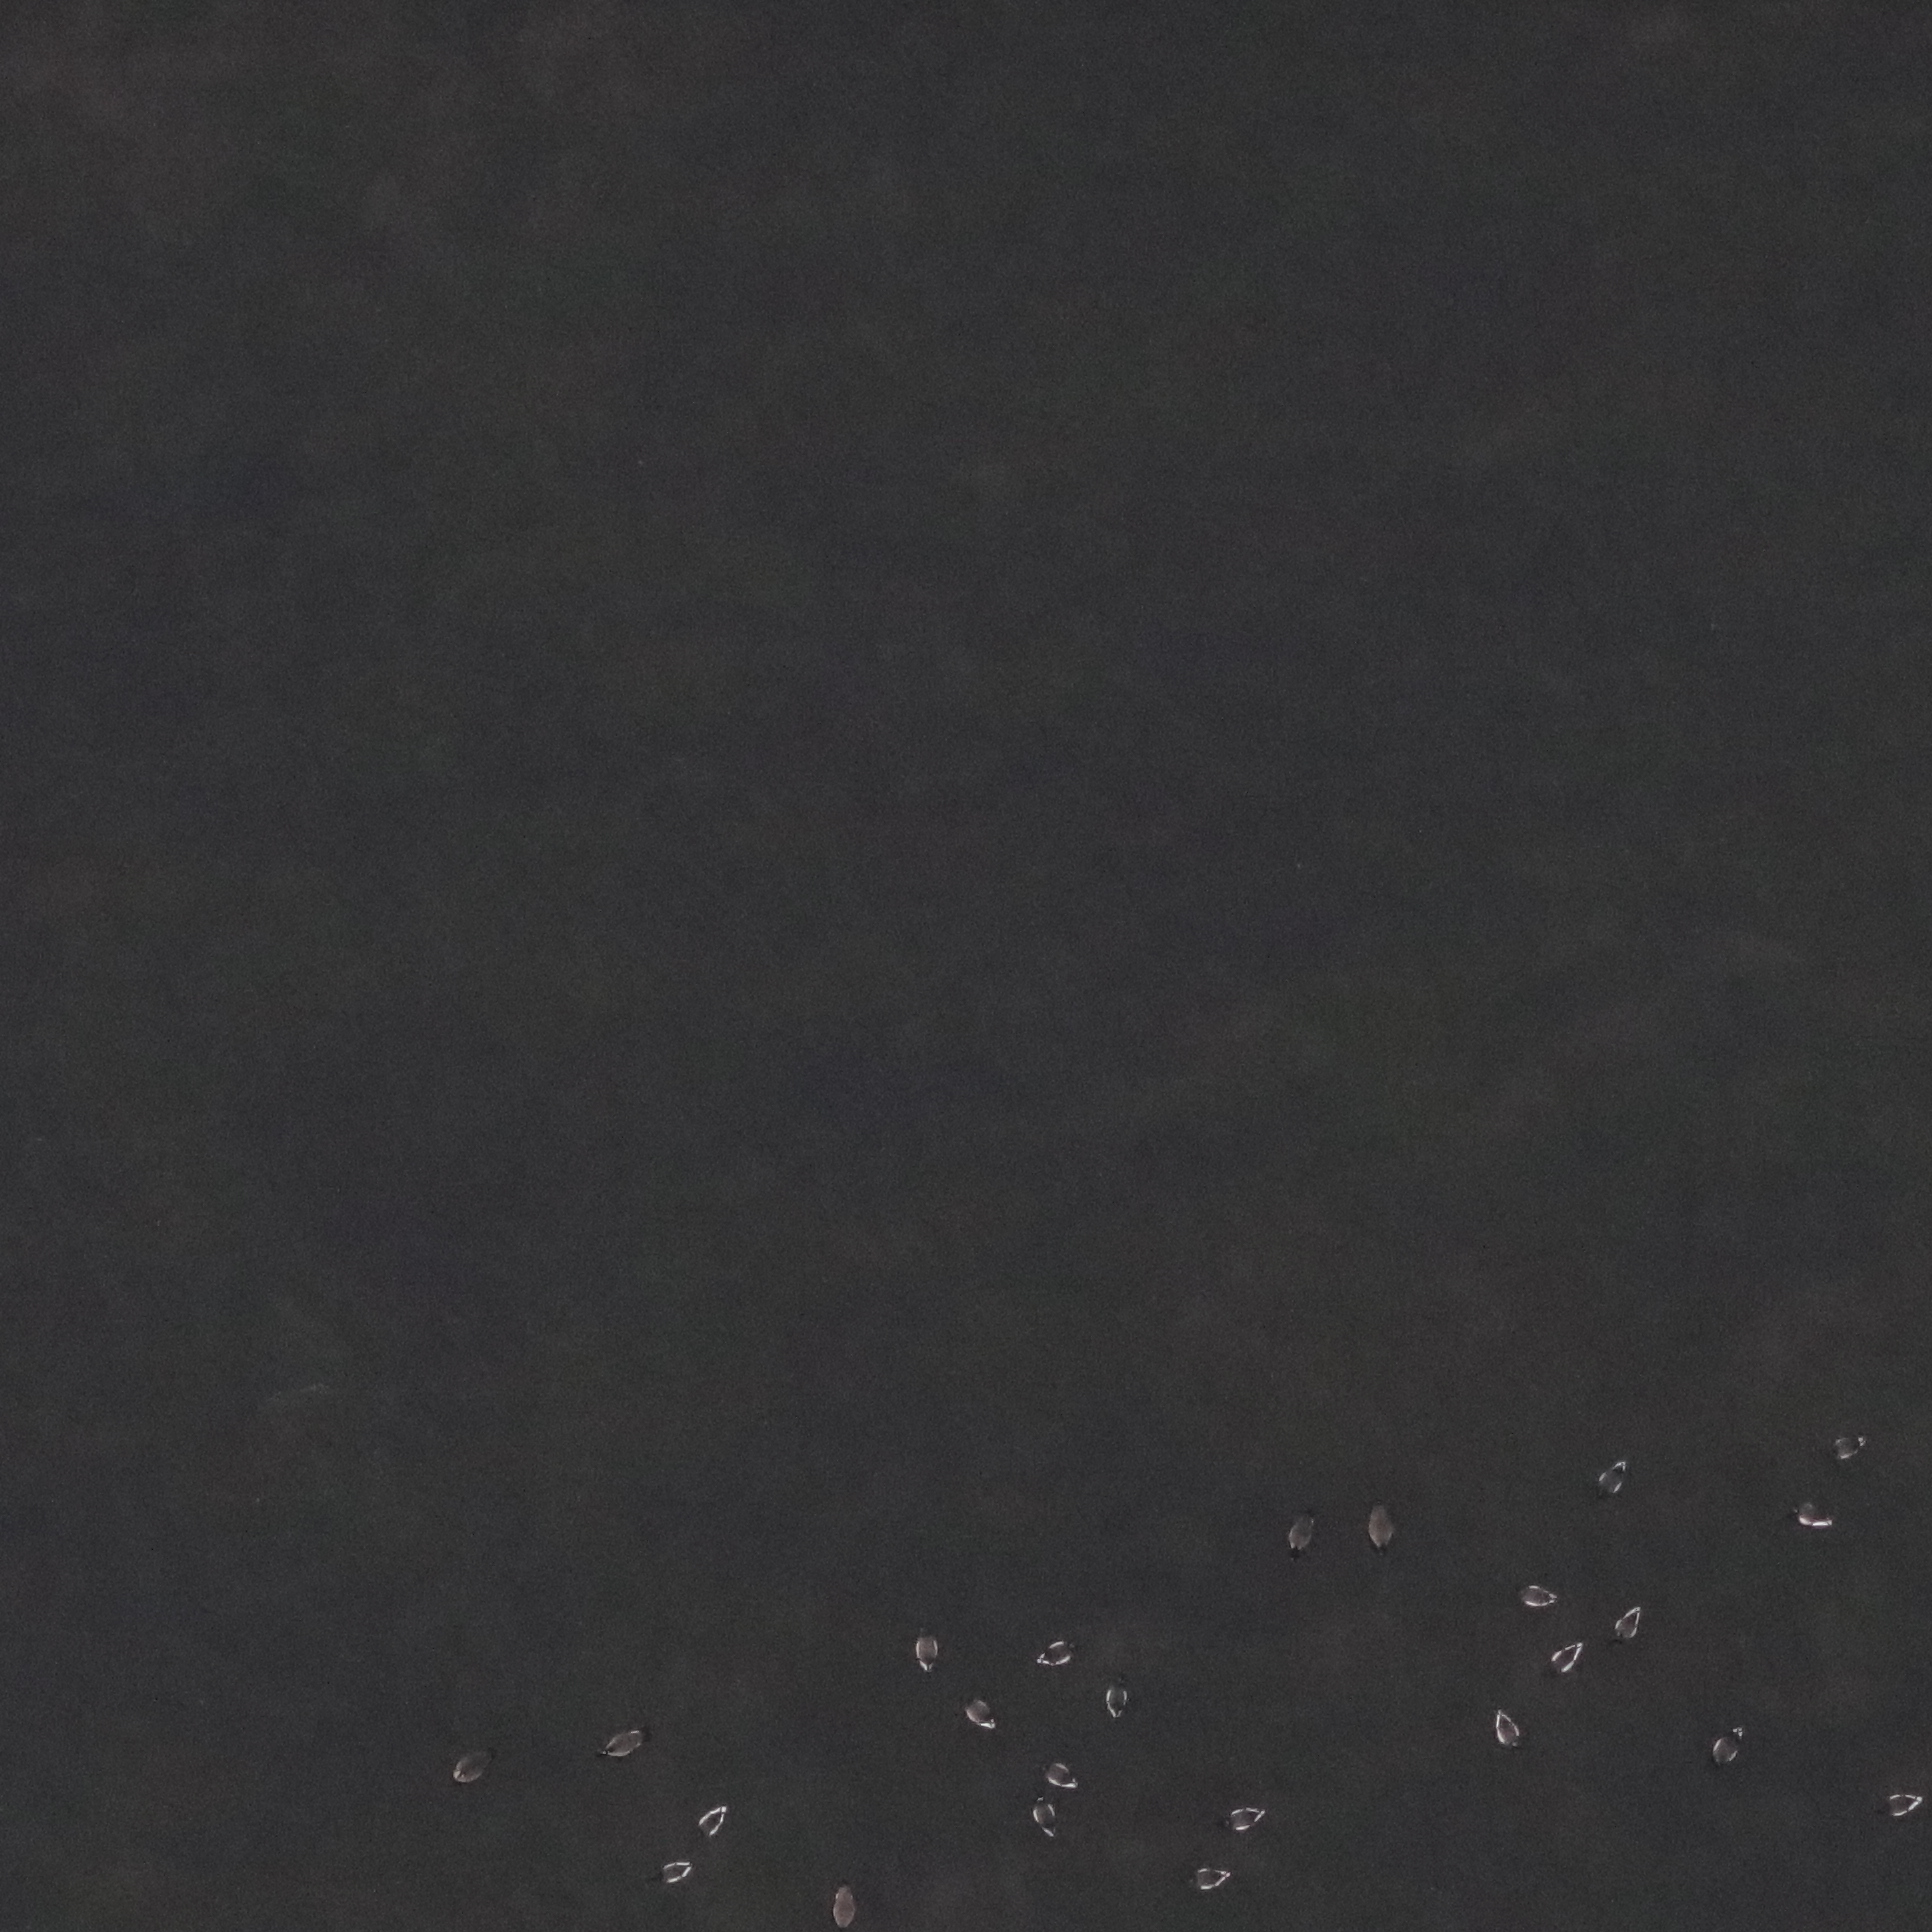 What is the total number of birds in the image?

24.